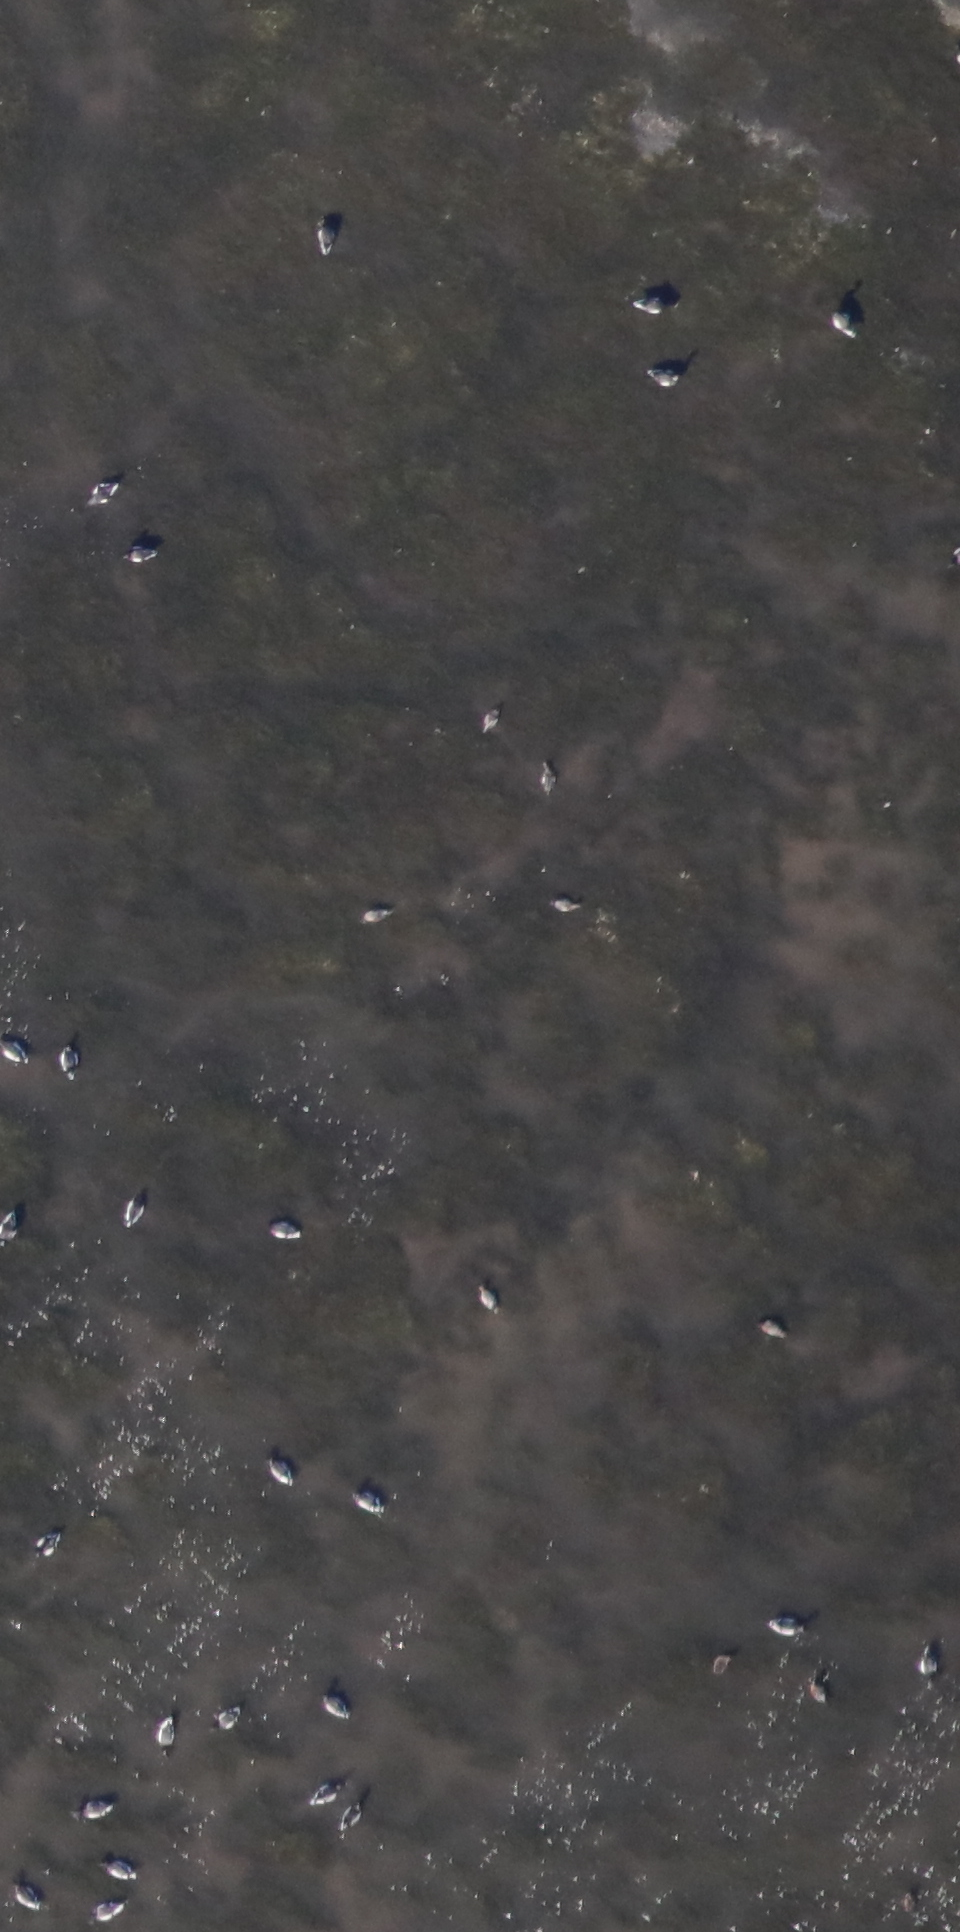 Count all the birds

33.